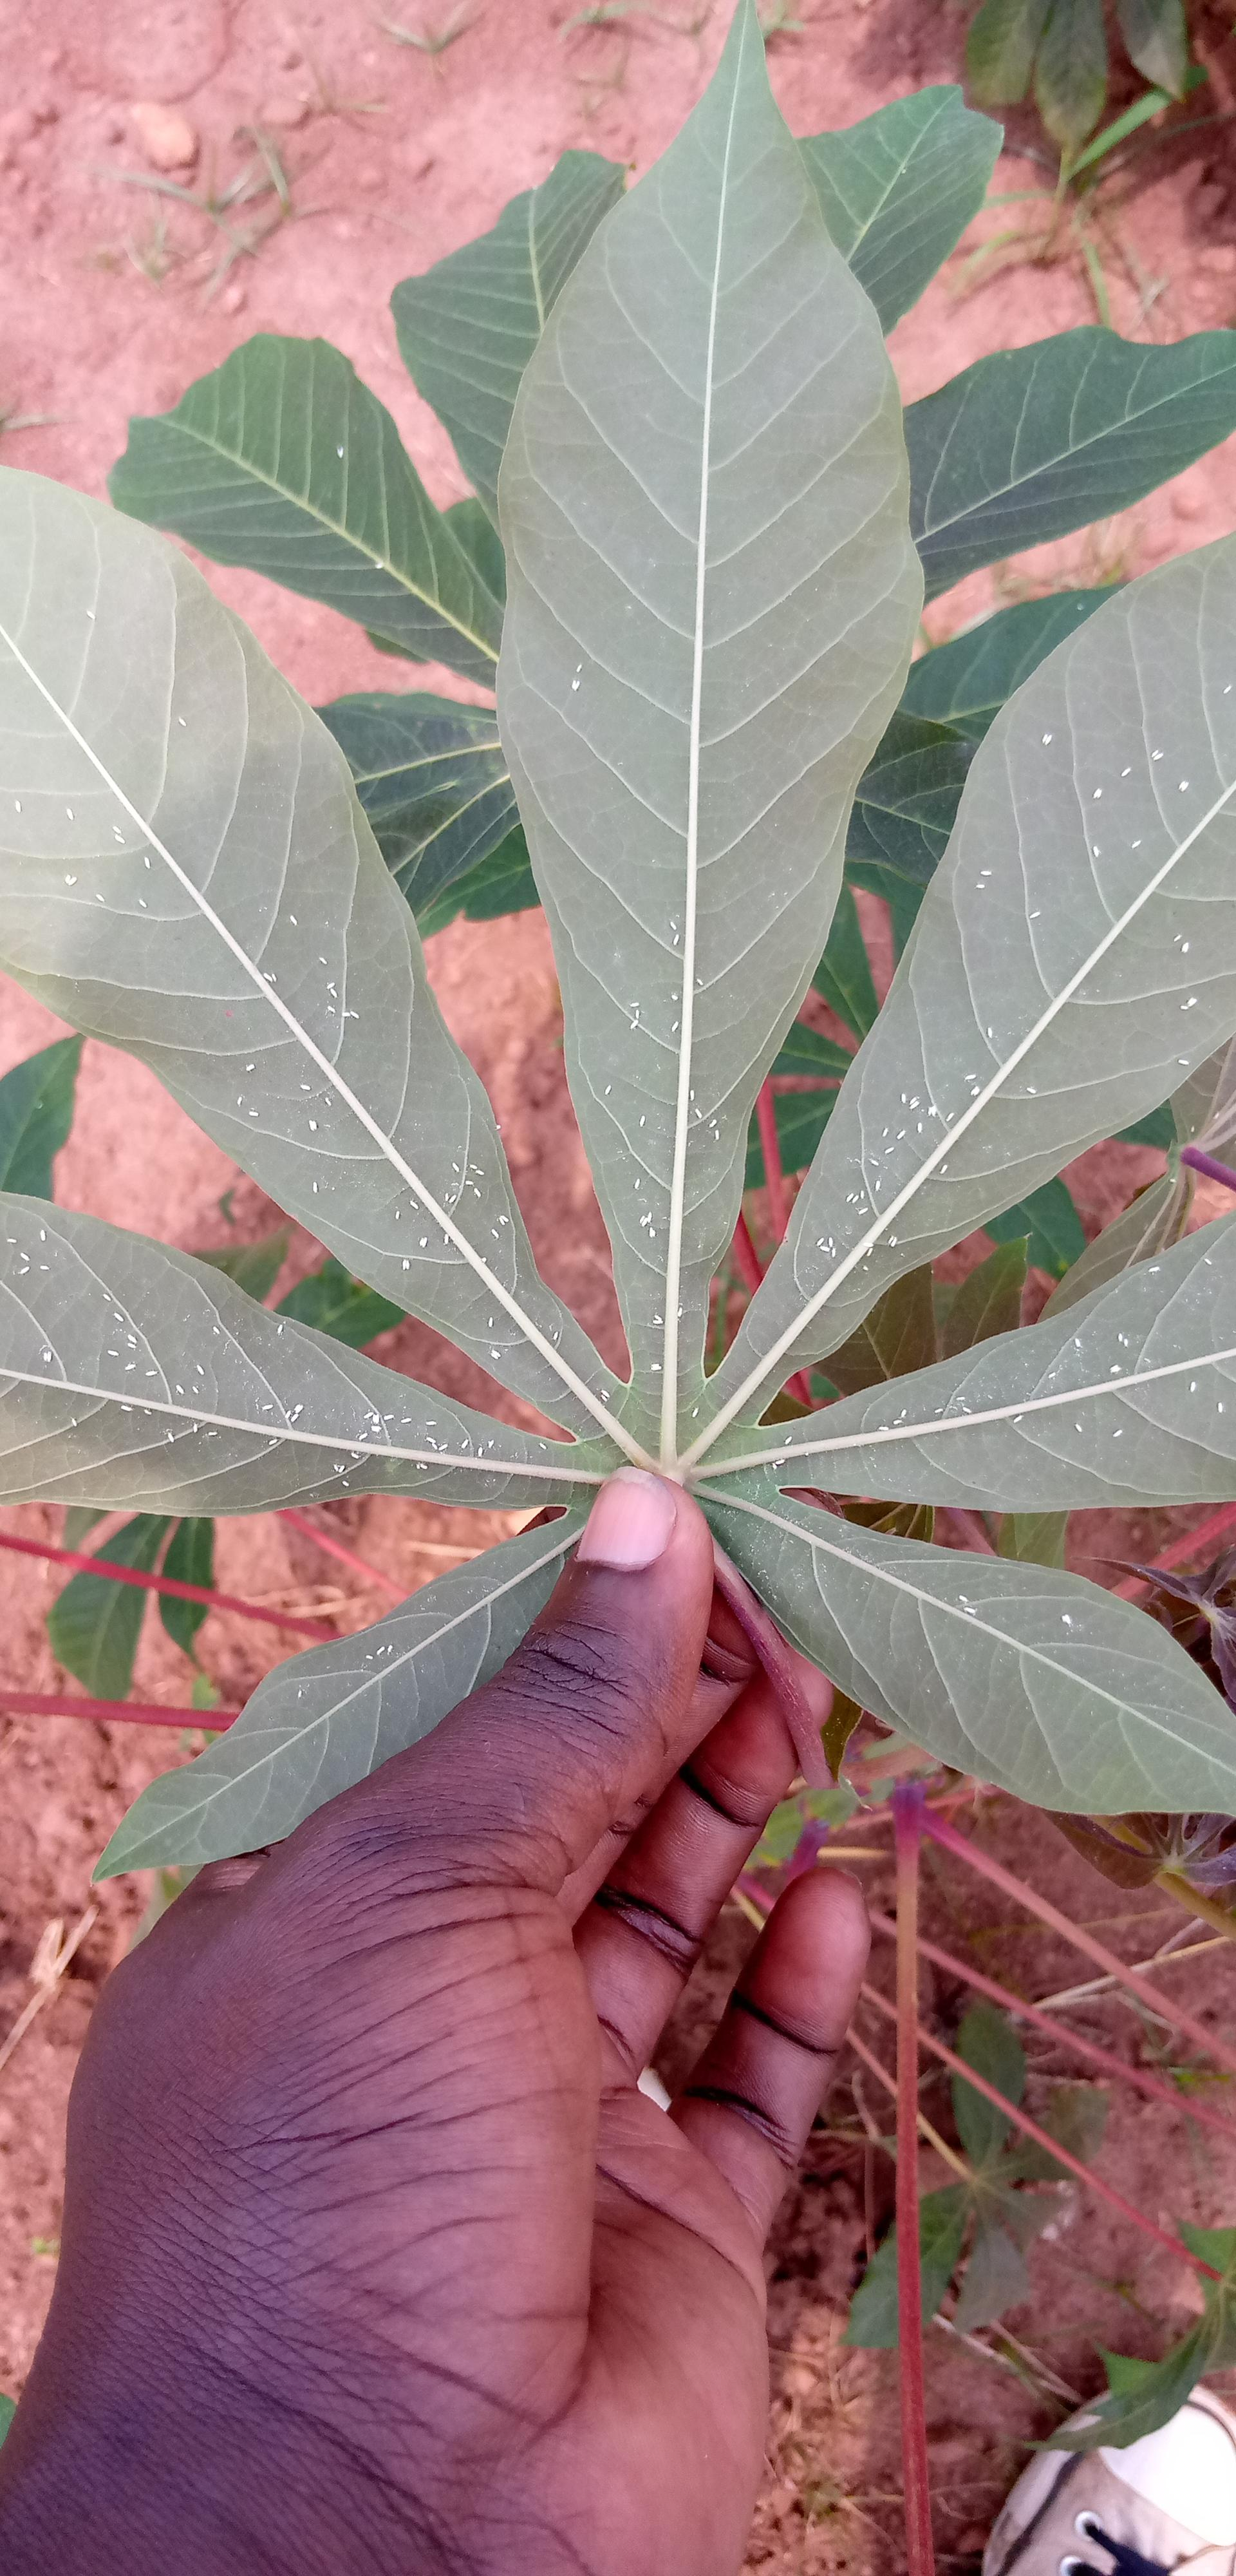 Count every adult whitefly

155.